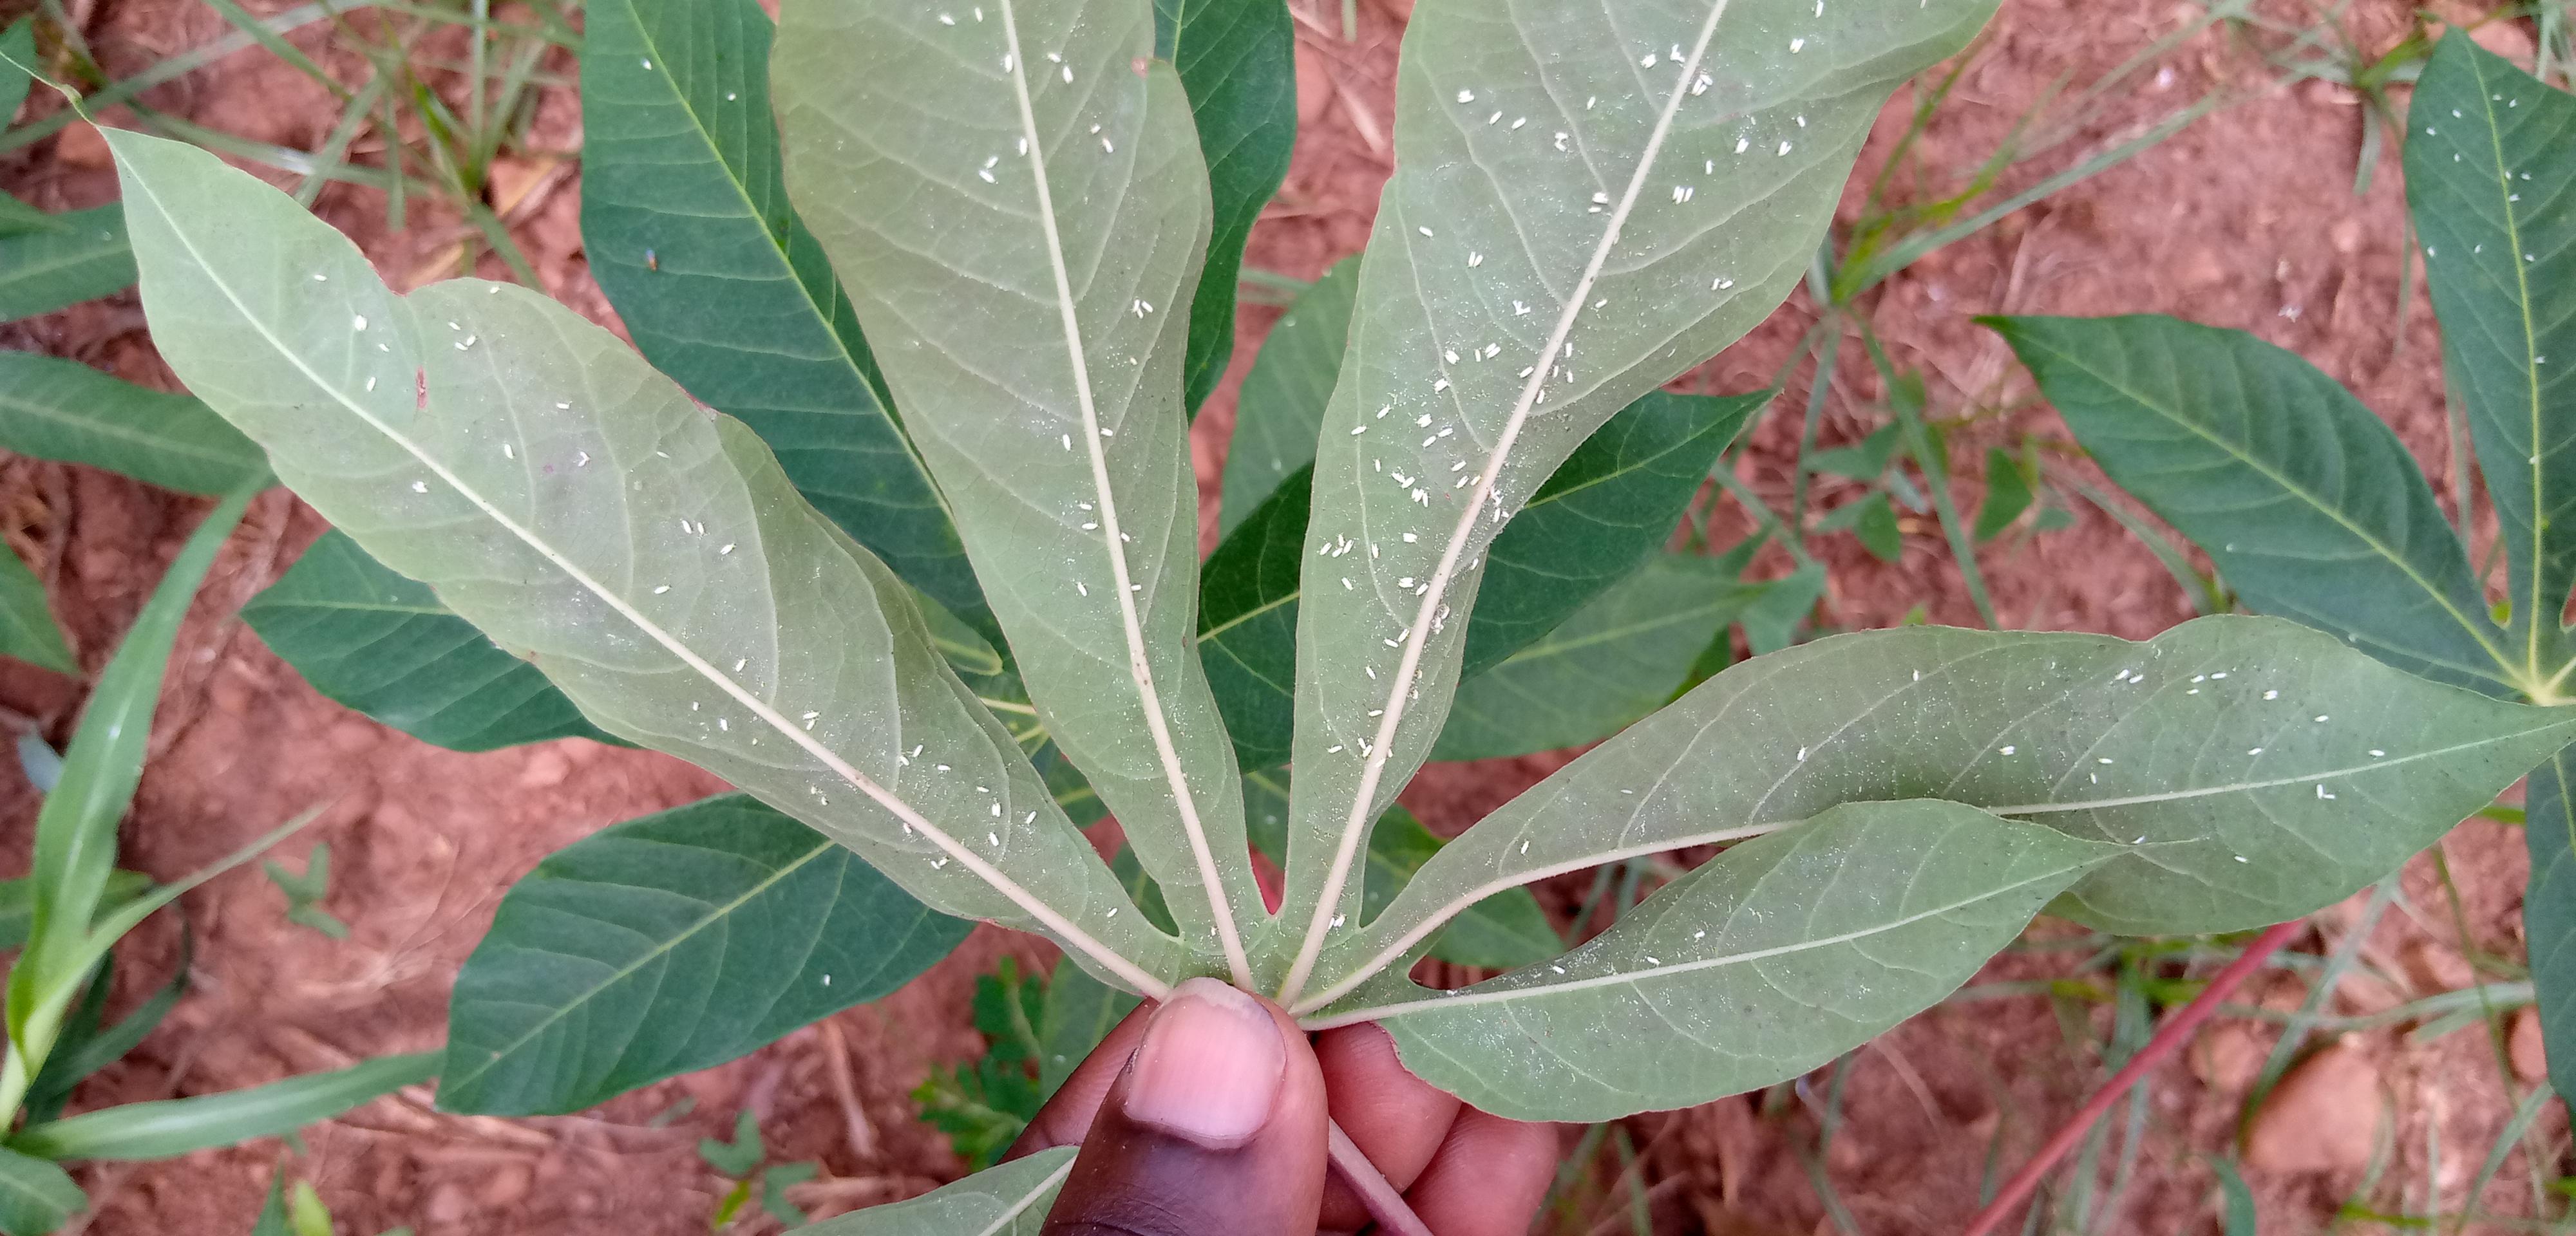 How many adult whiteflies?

138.